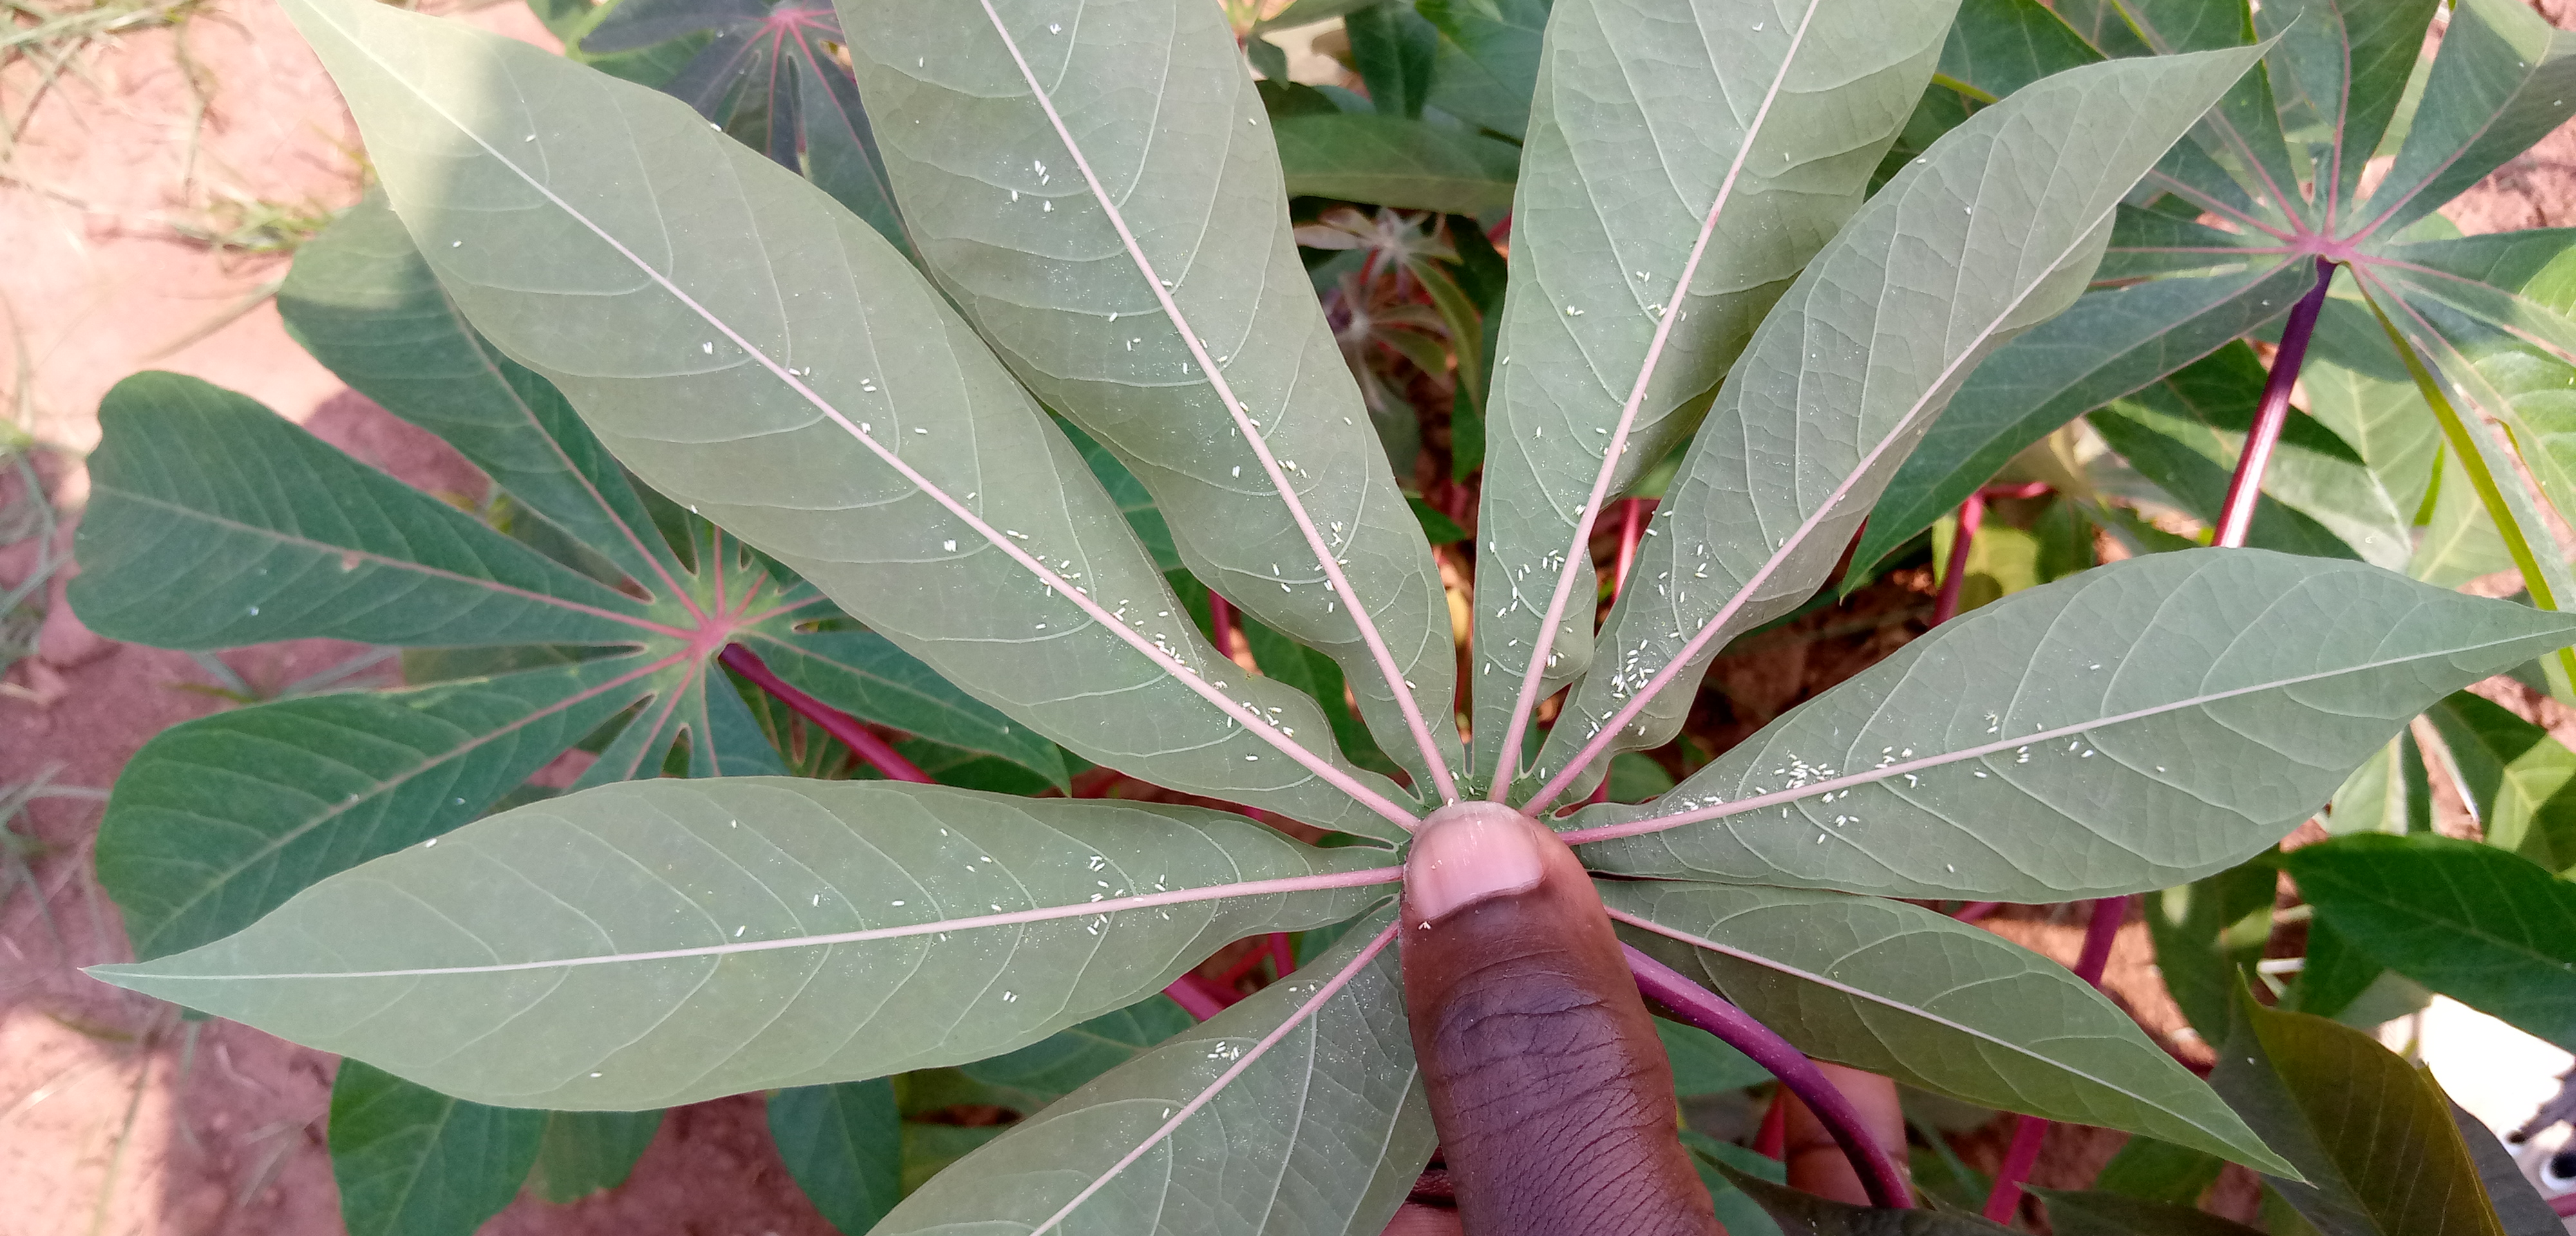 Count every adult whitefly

192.